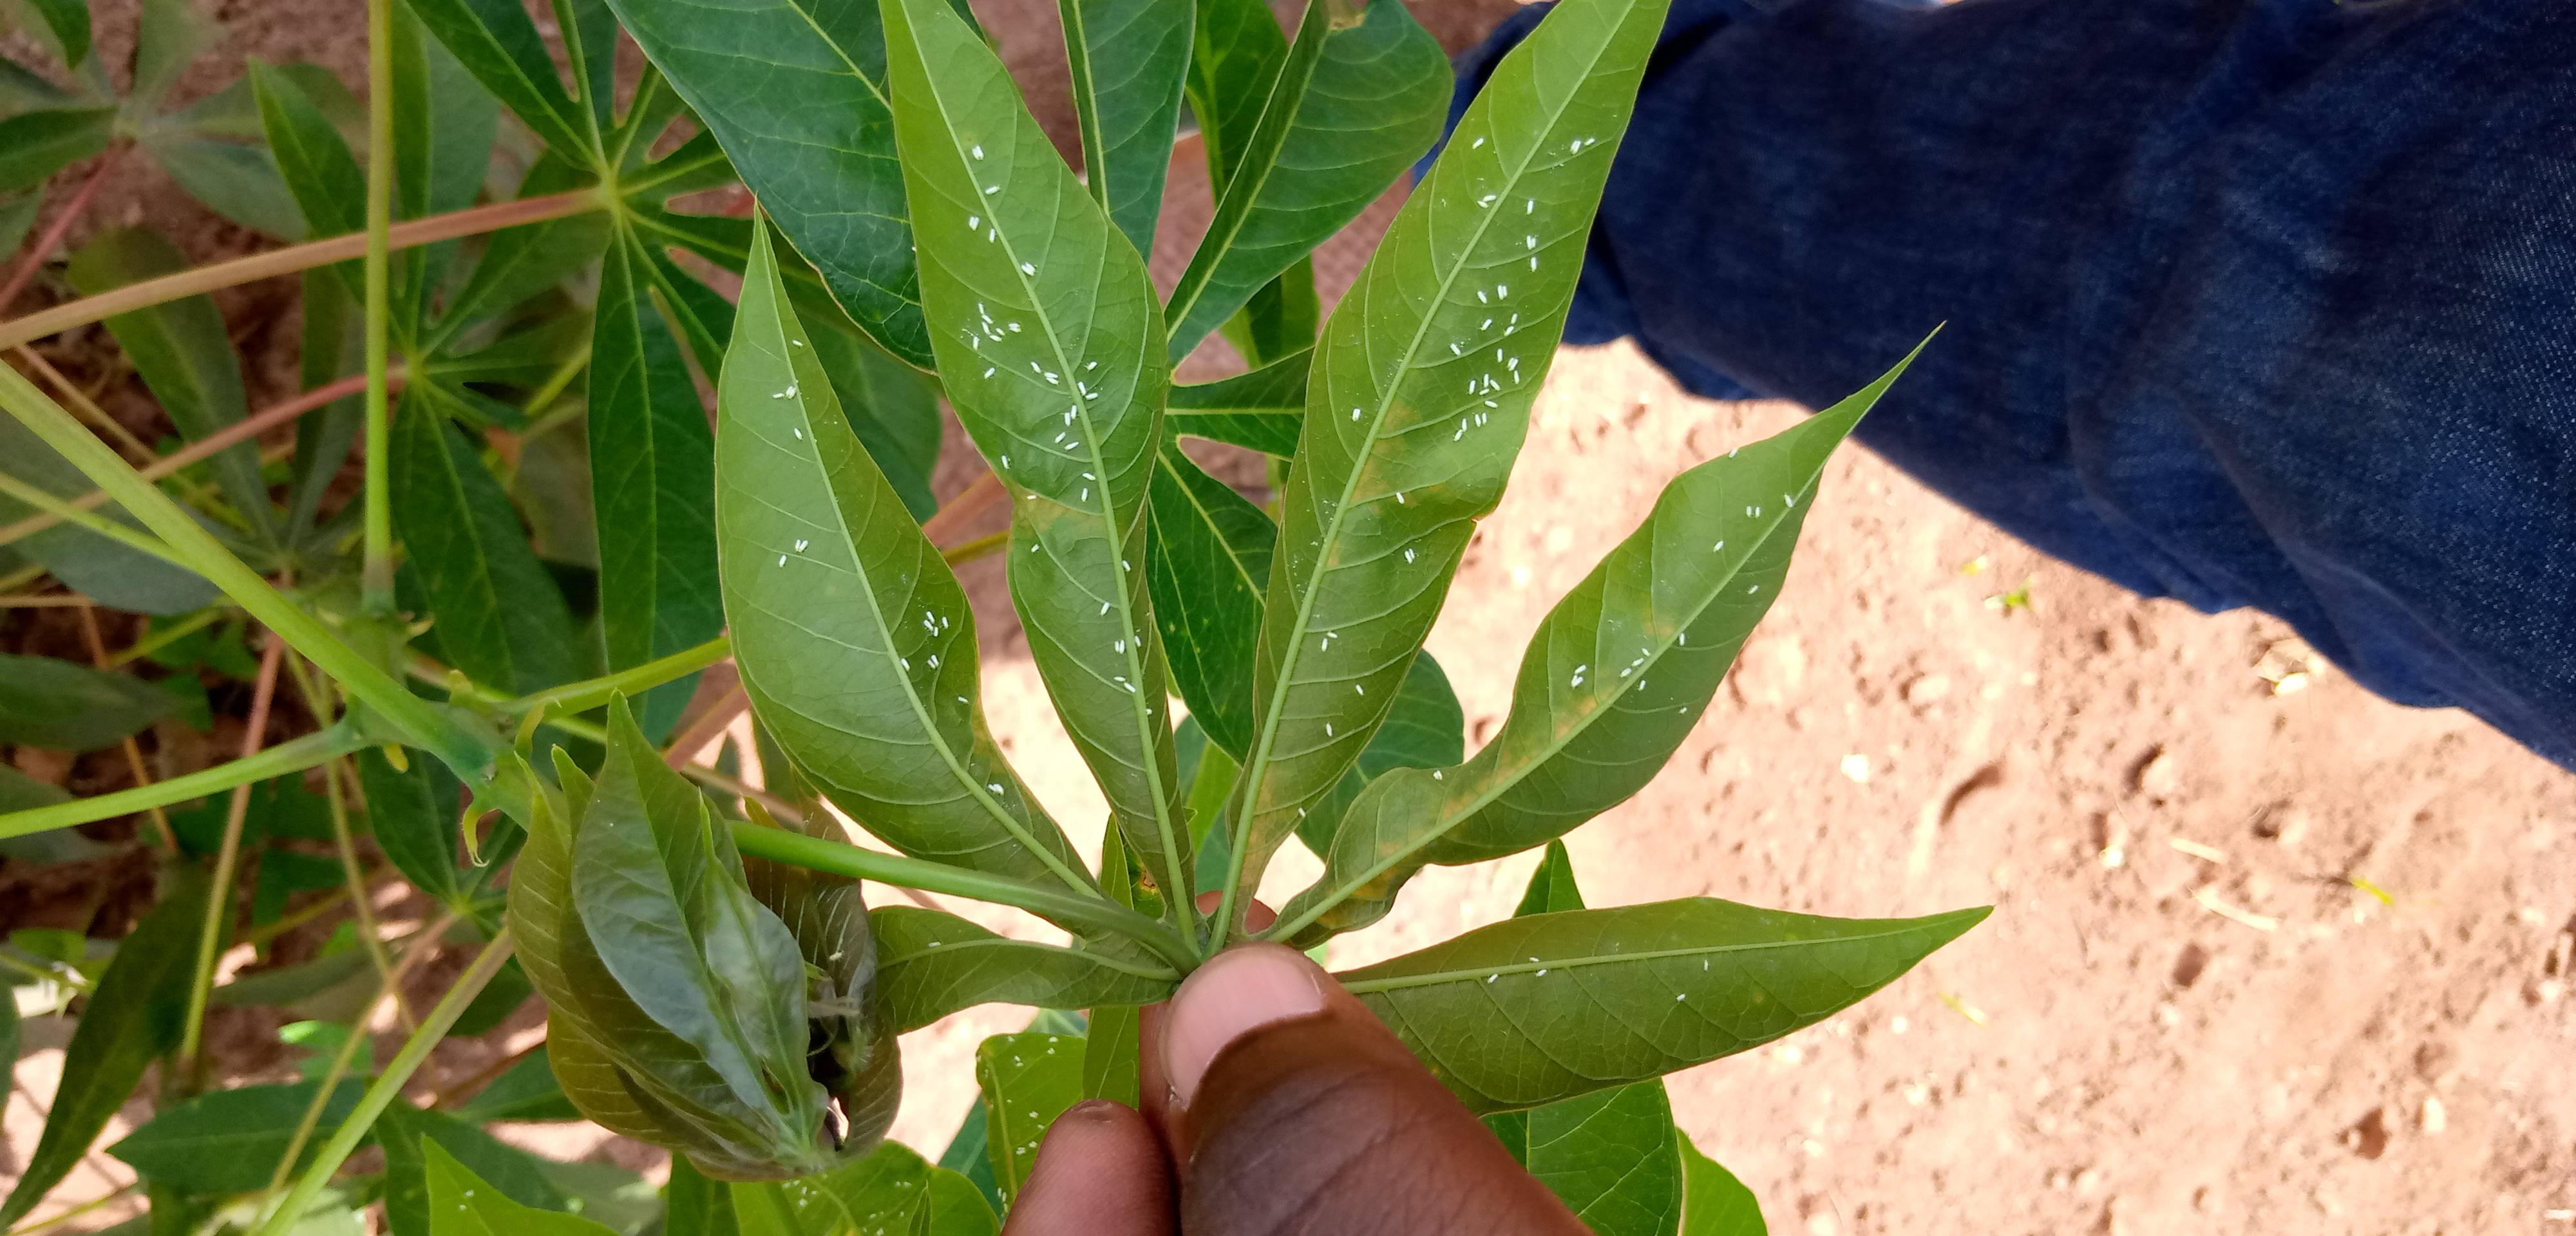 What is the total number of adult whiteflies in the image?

121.